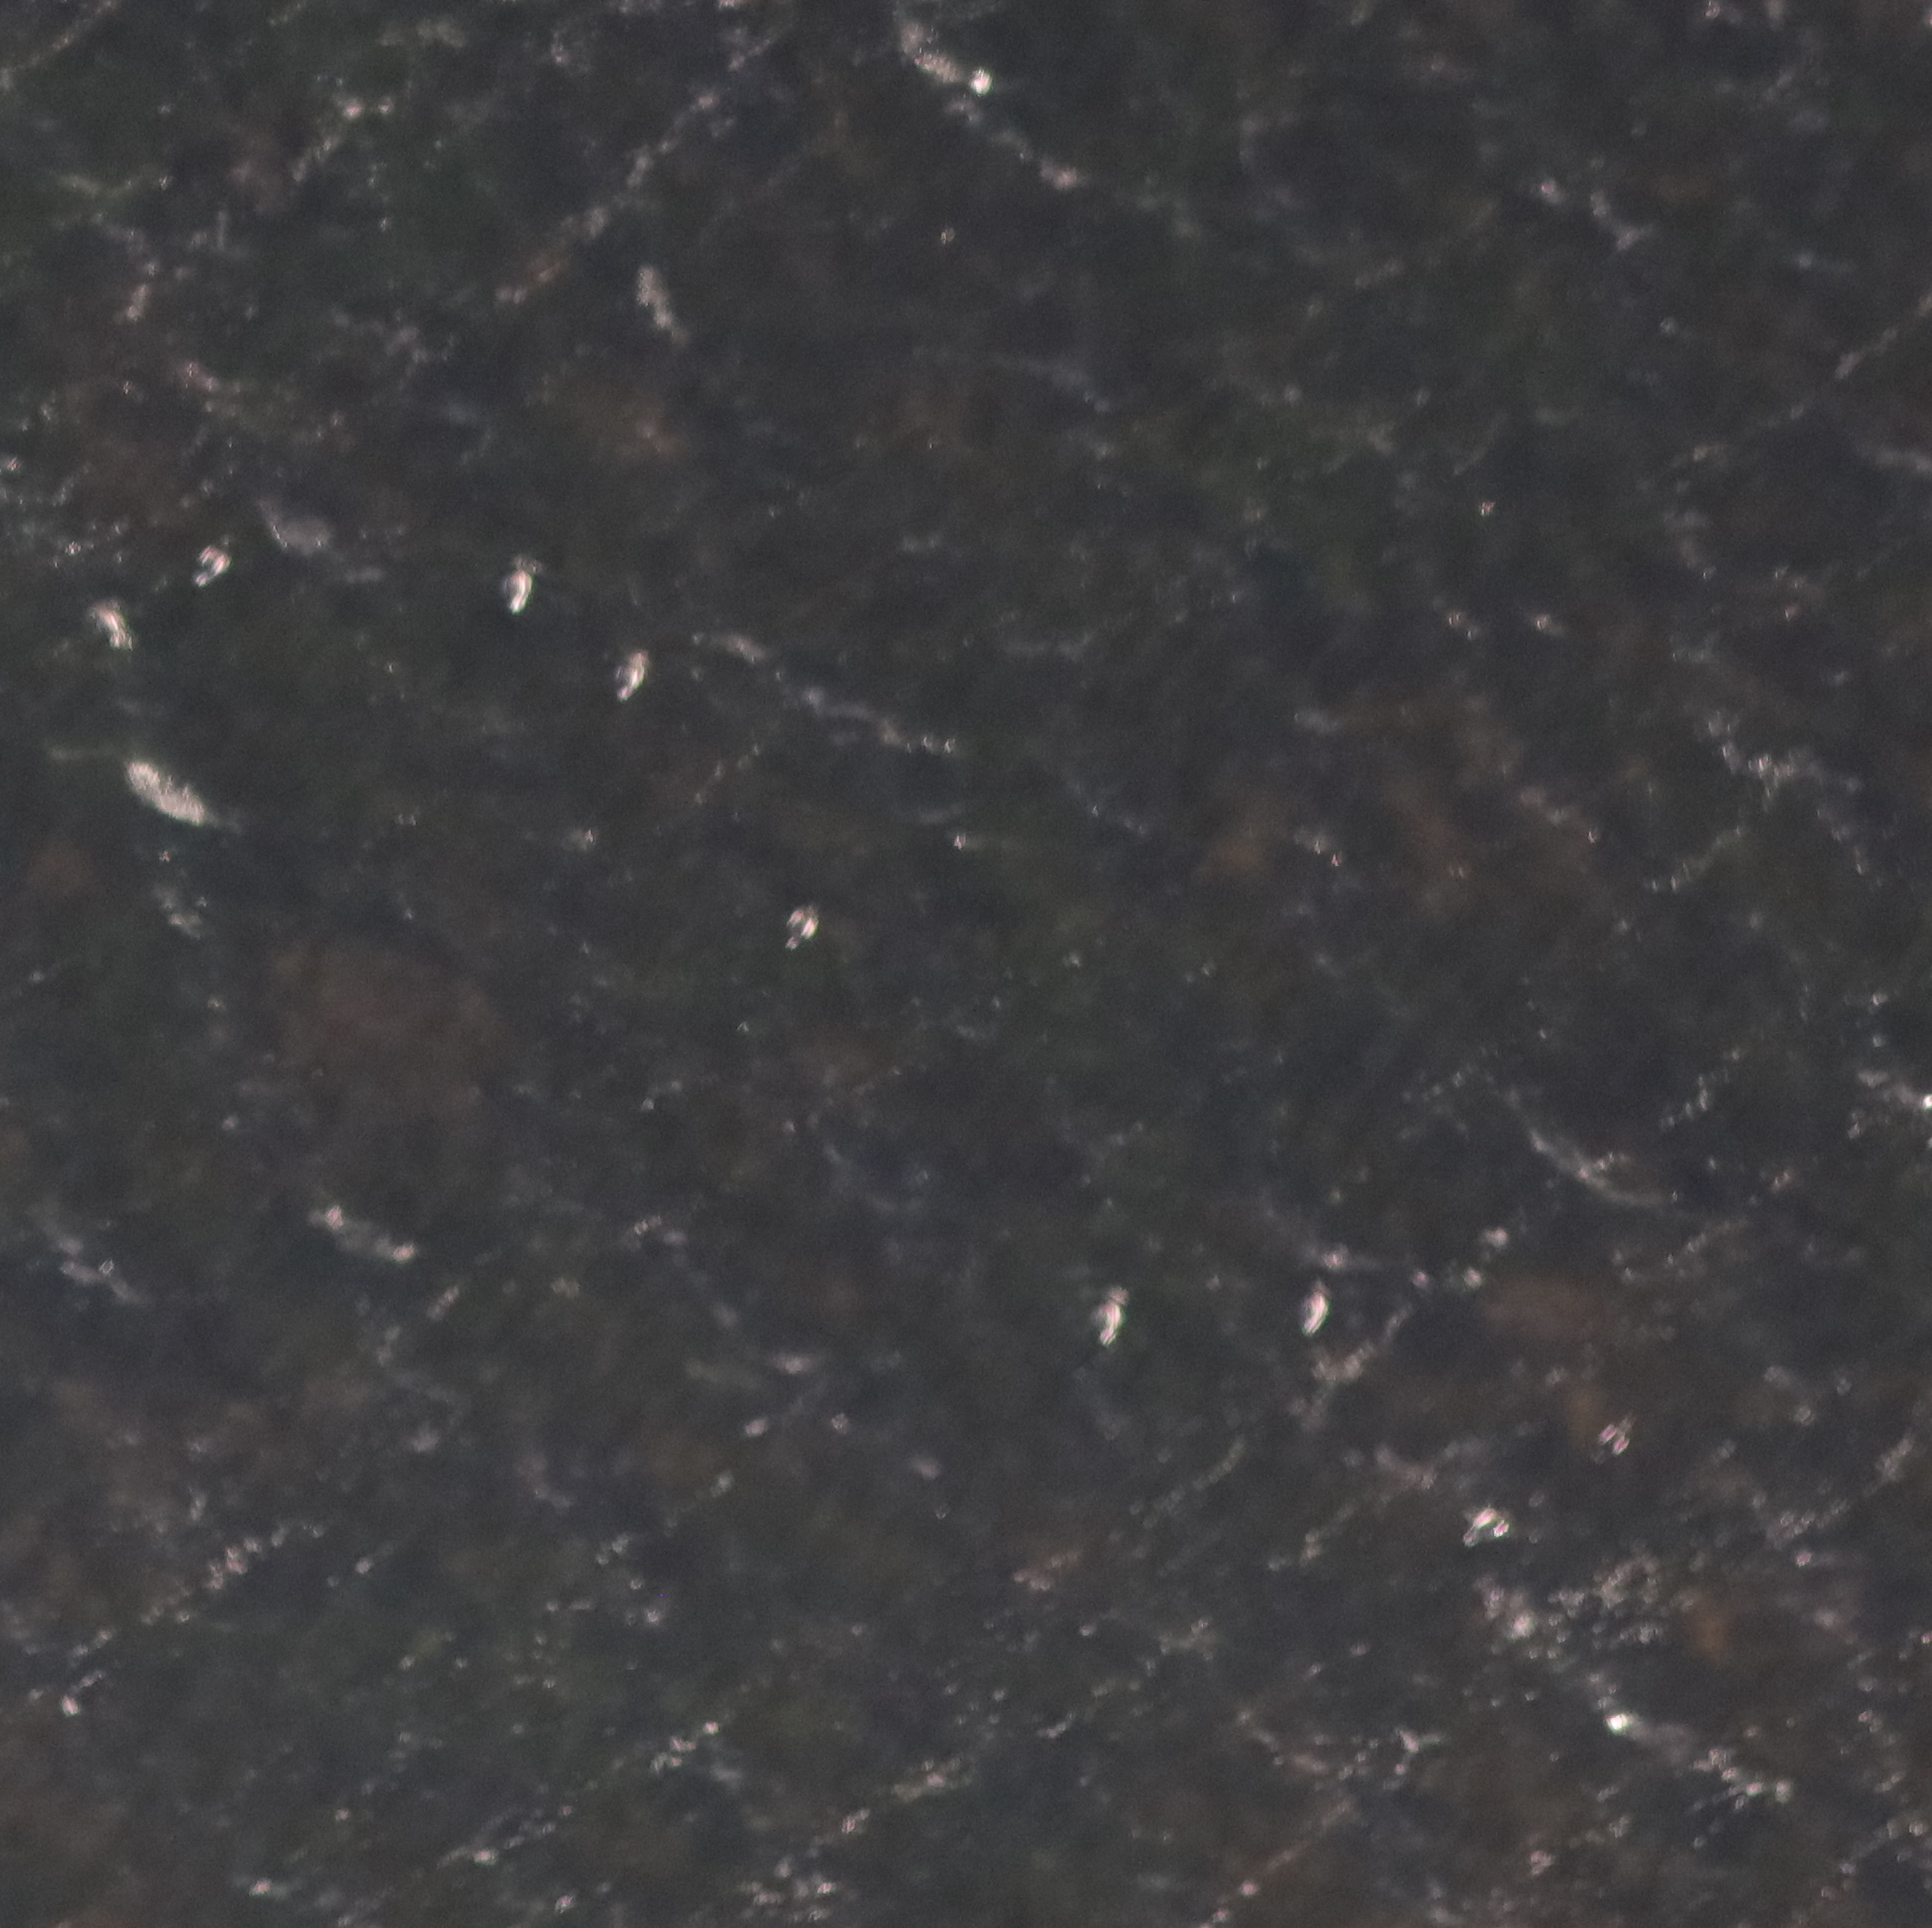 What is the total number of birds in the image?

9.